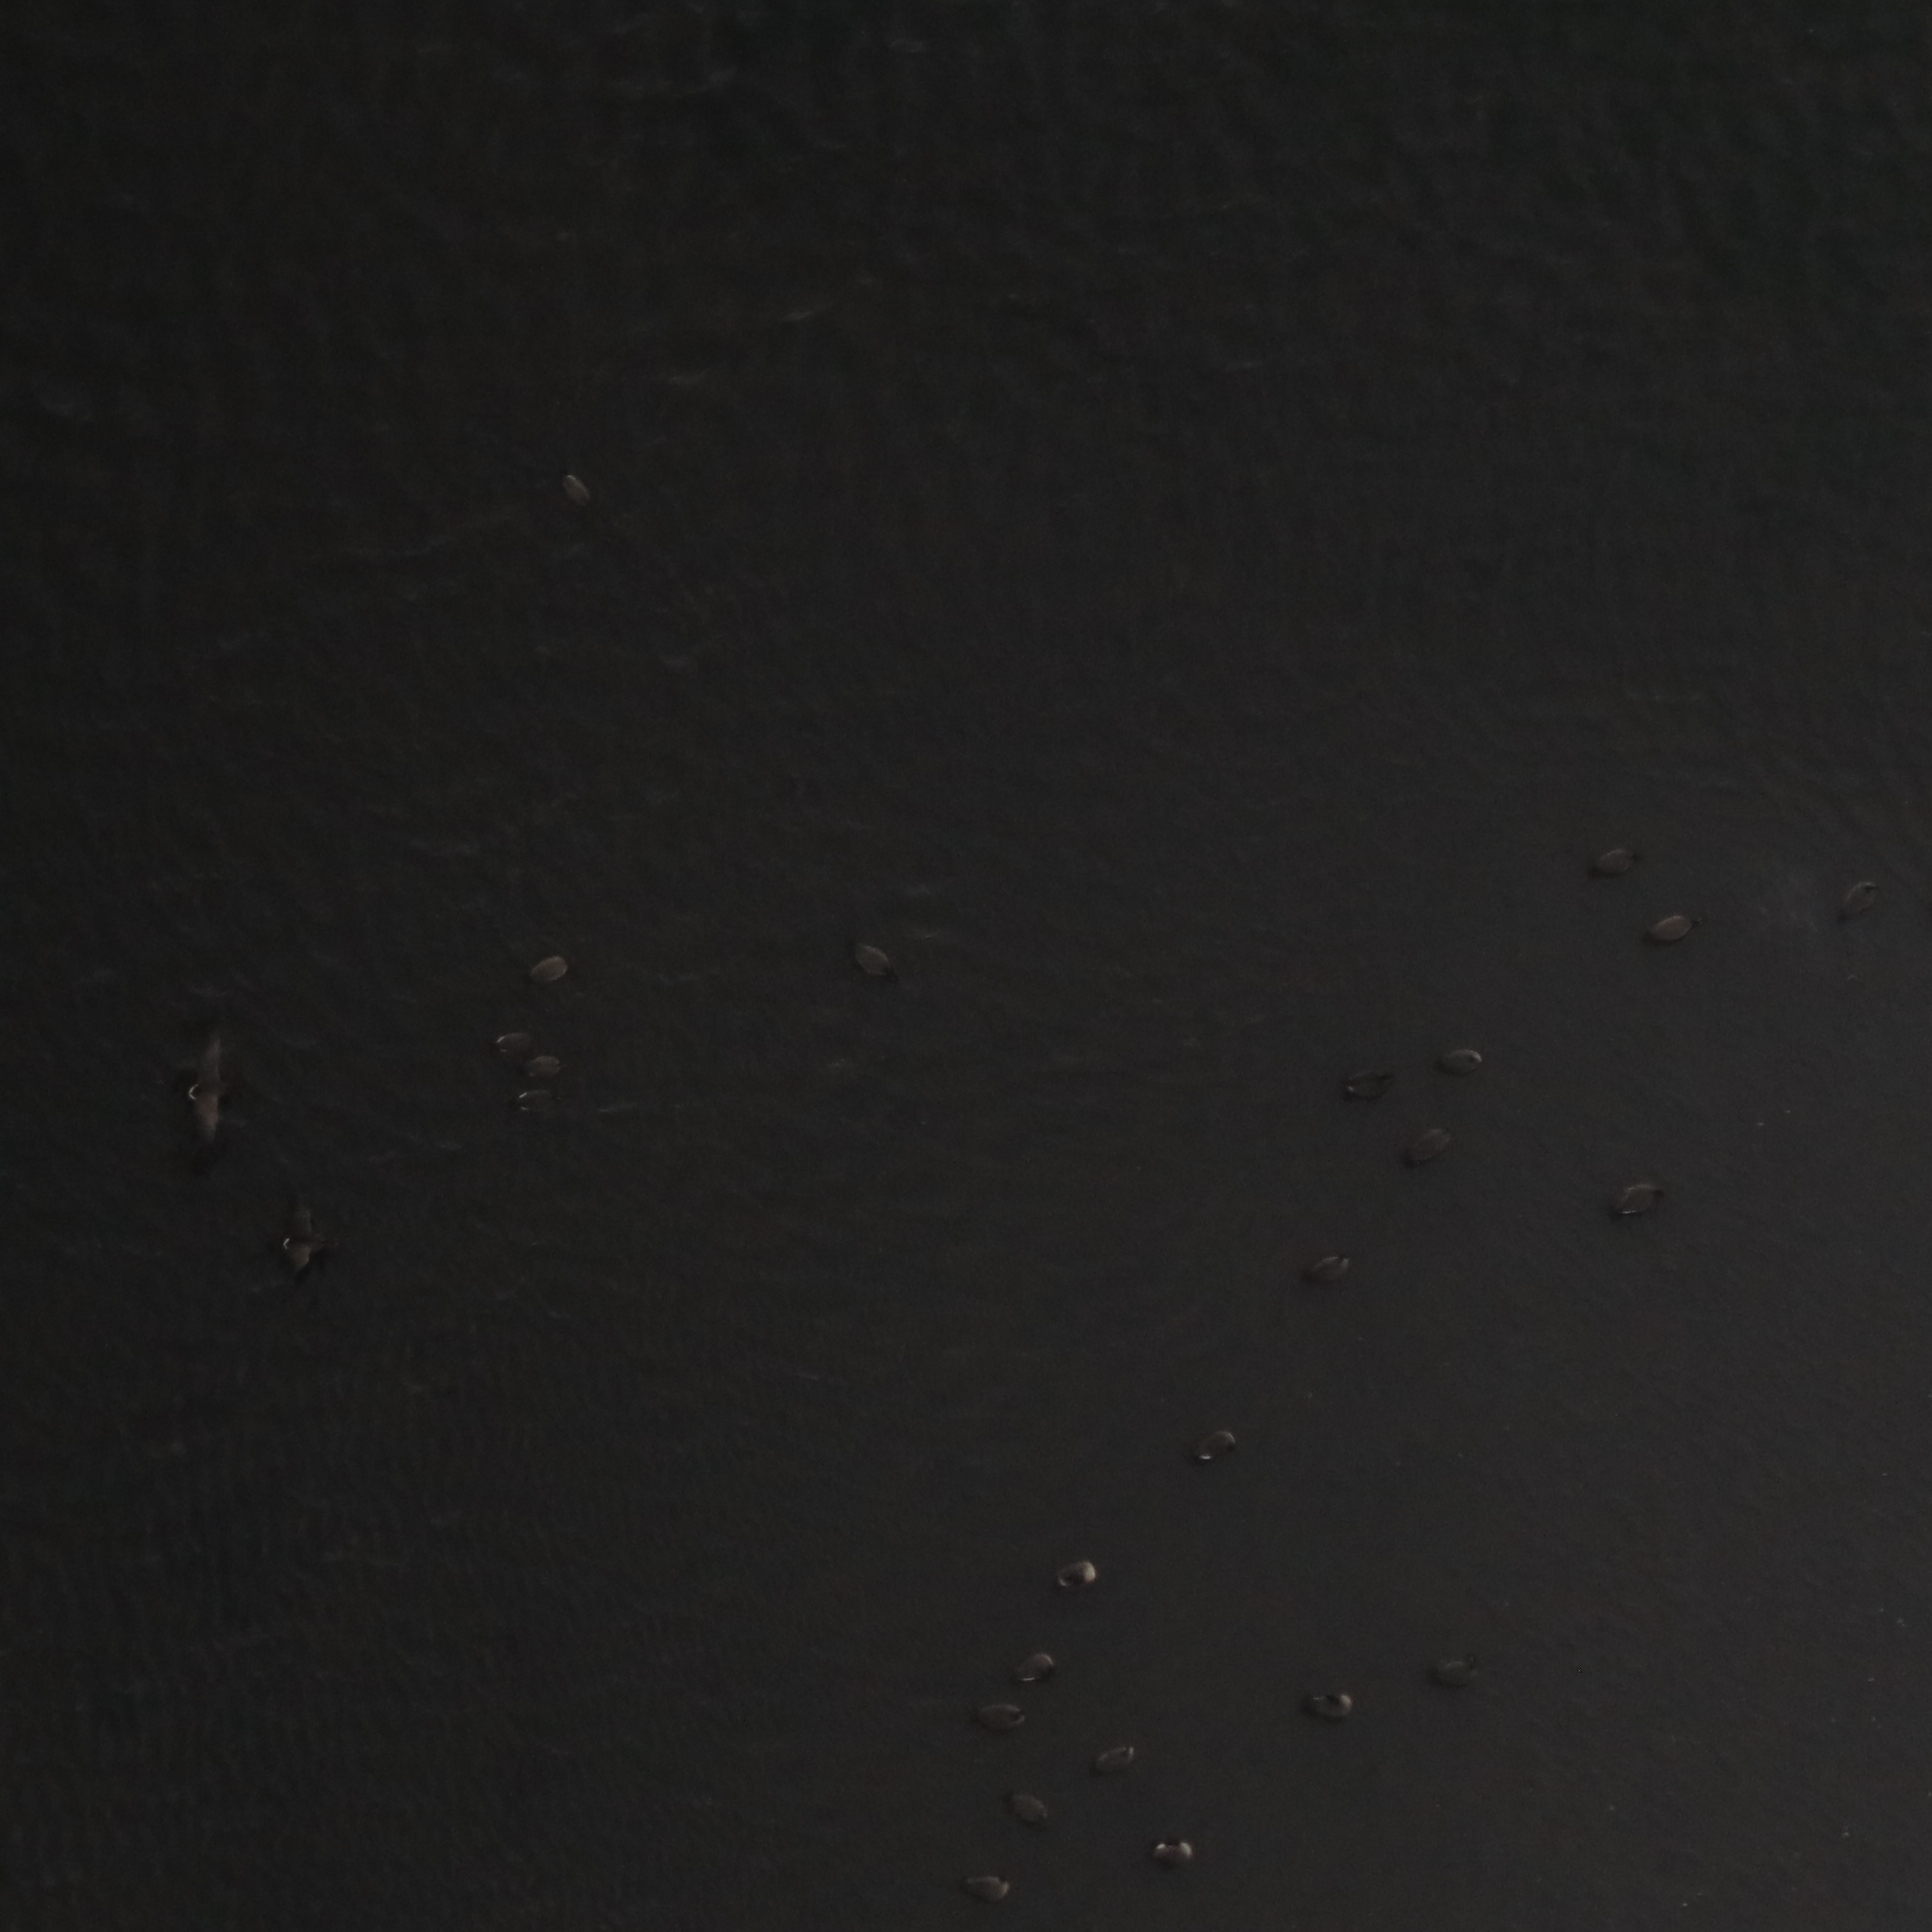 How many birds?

26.